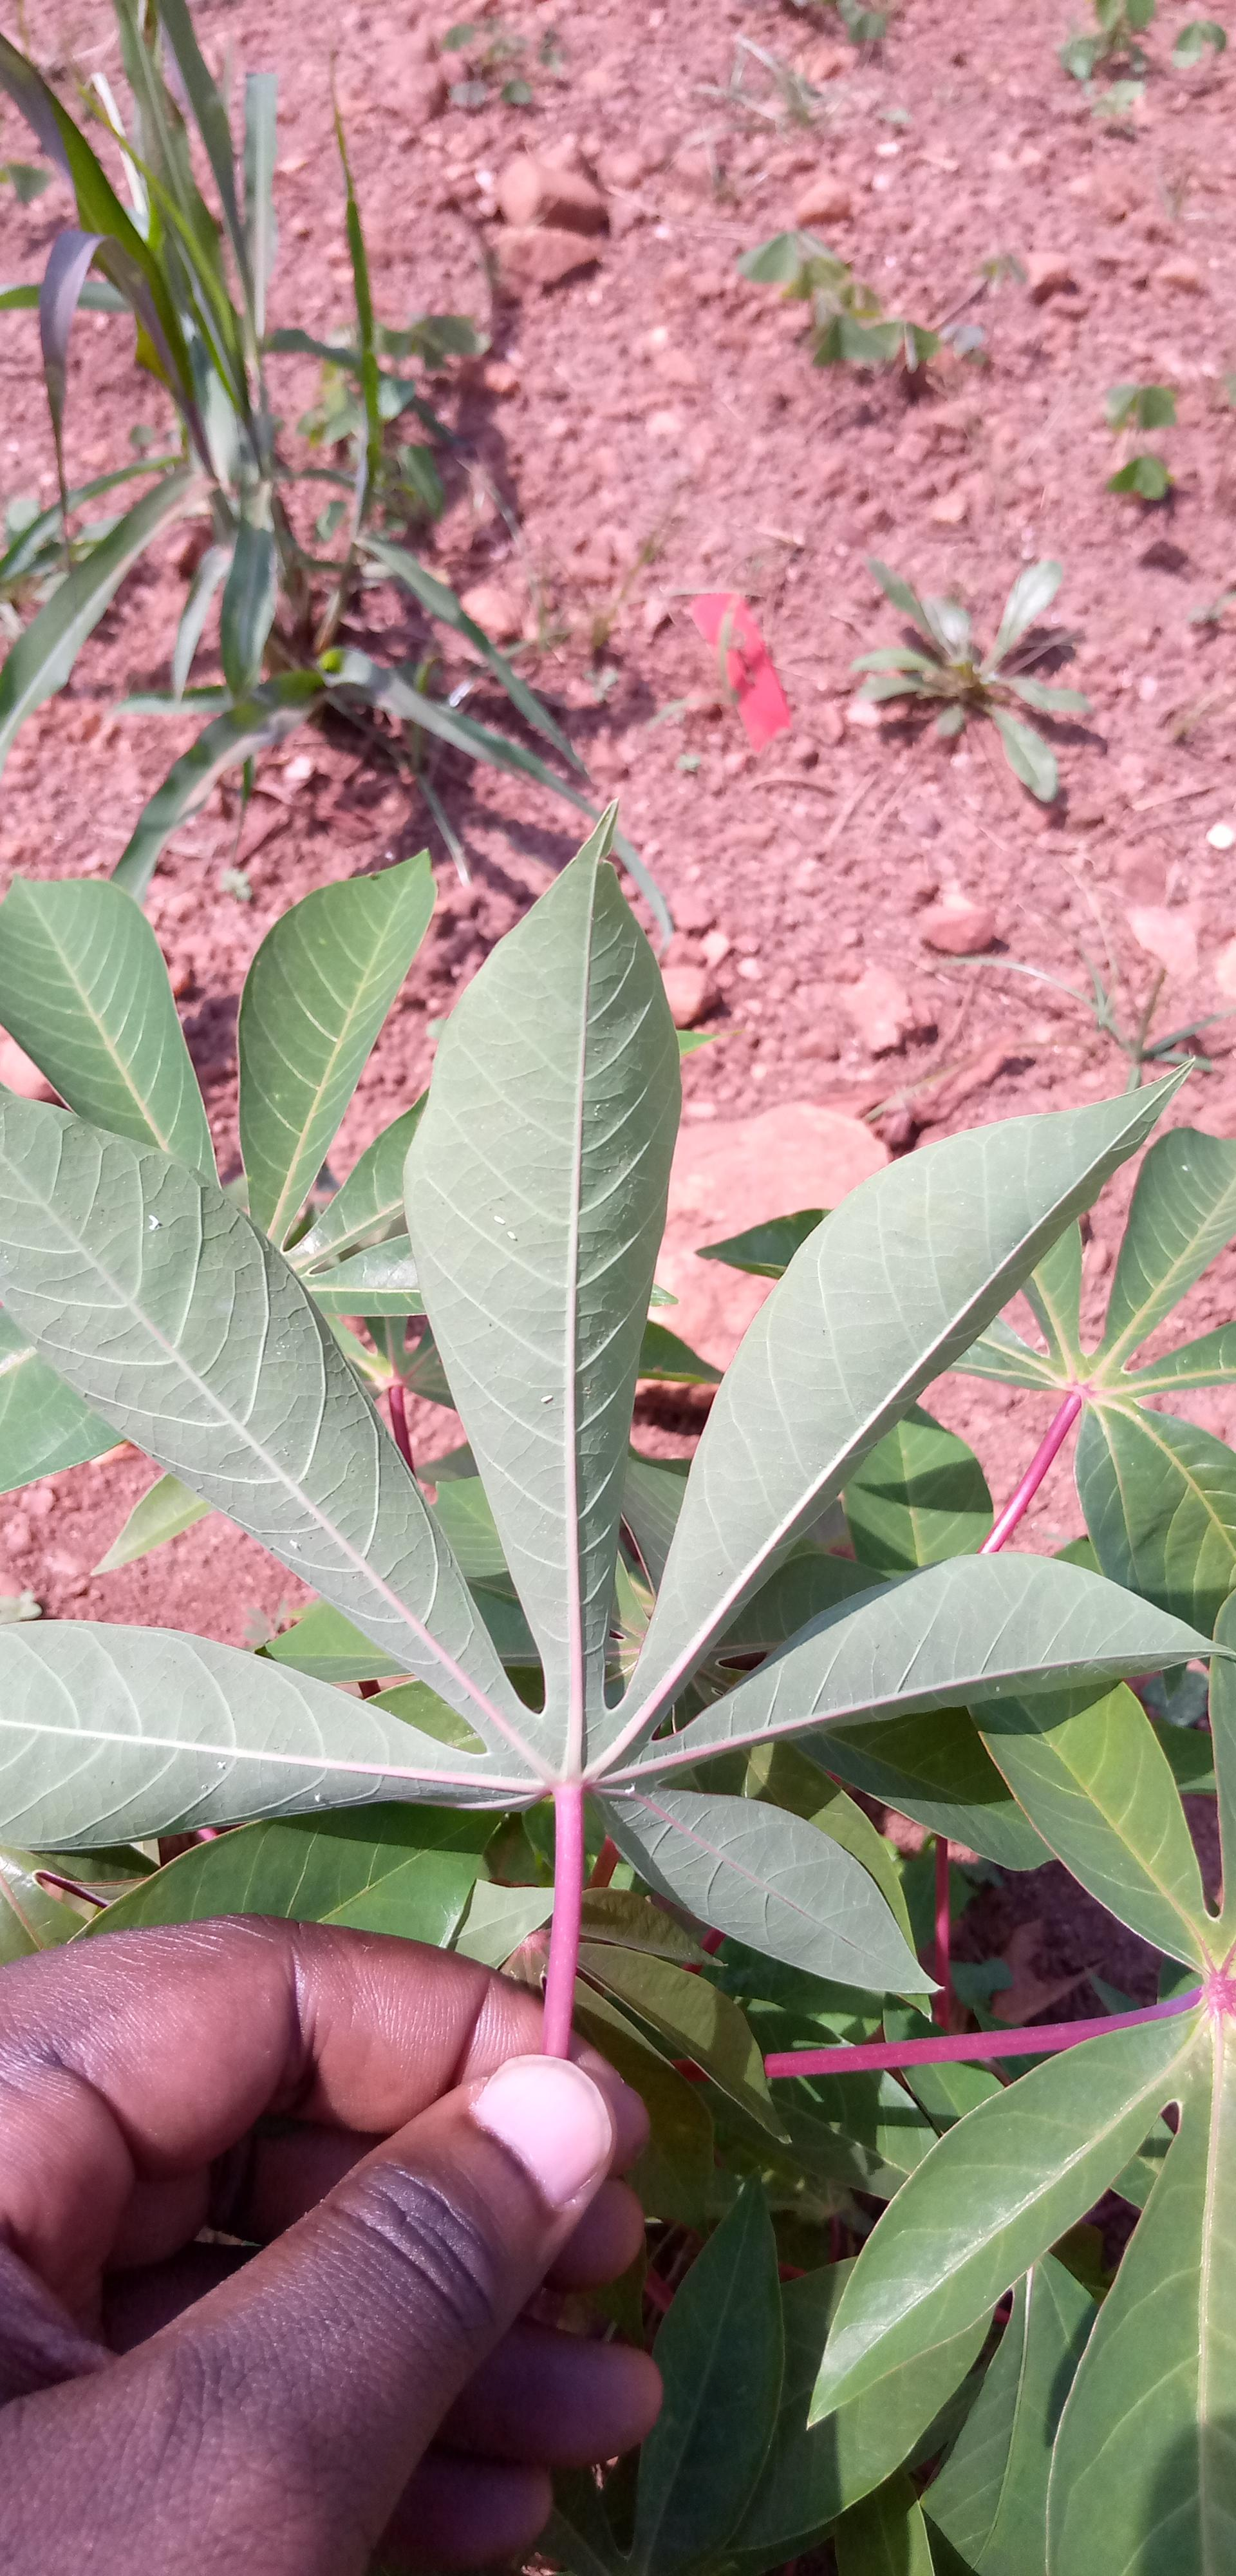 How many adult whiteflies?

9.